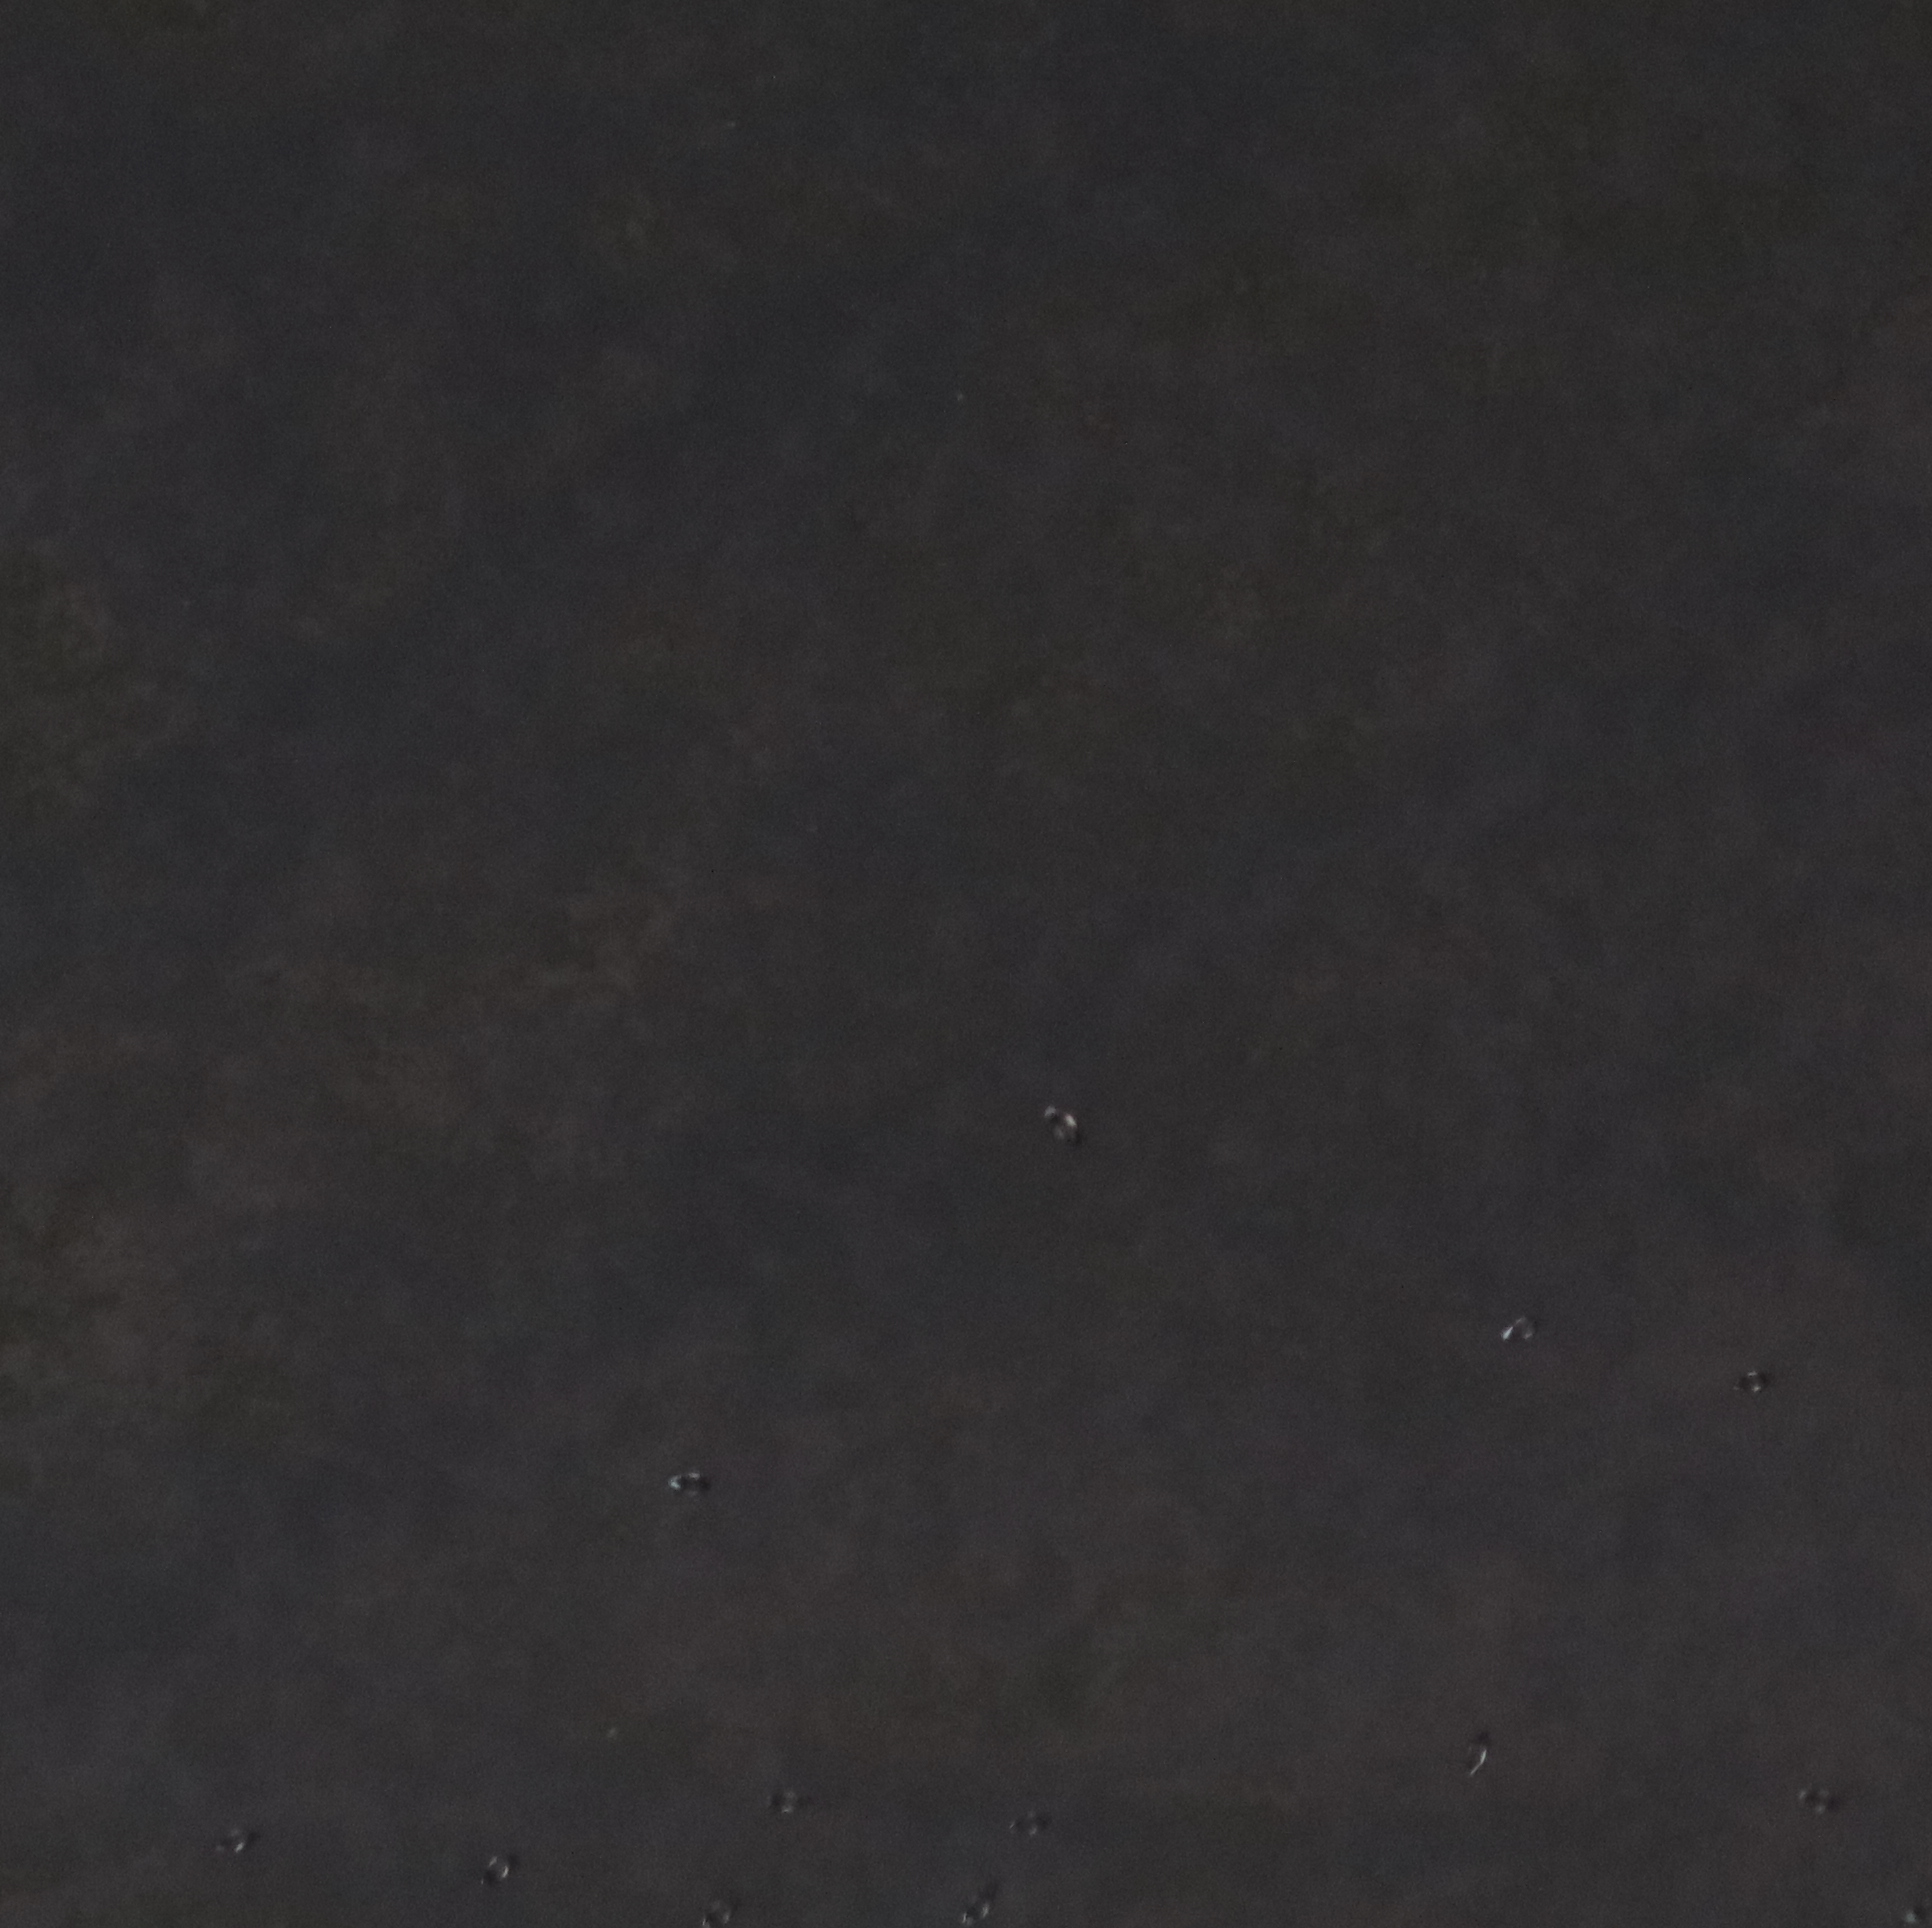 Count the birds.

13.